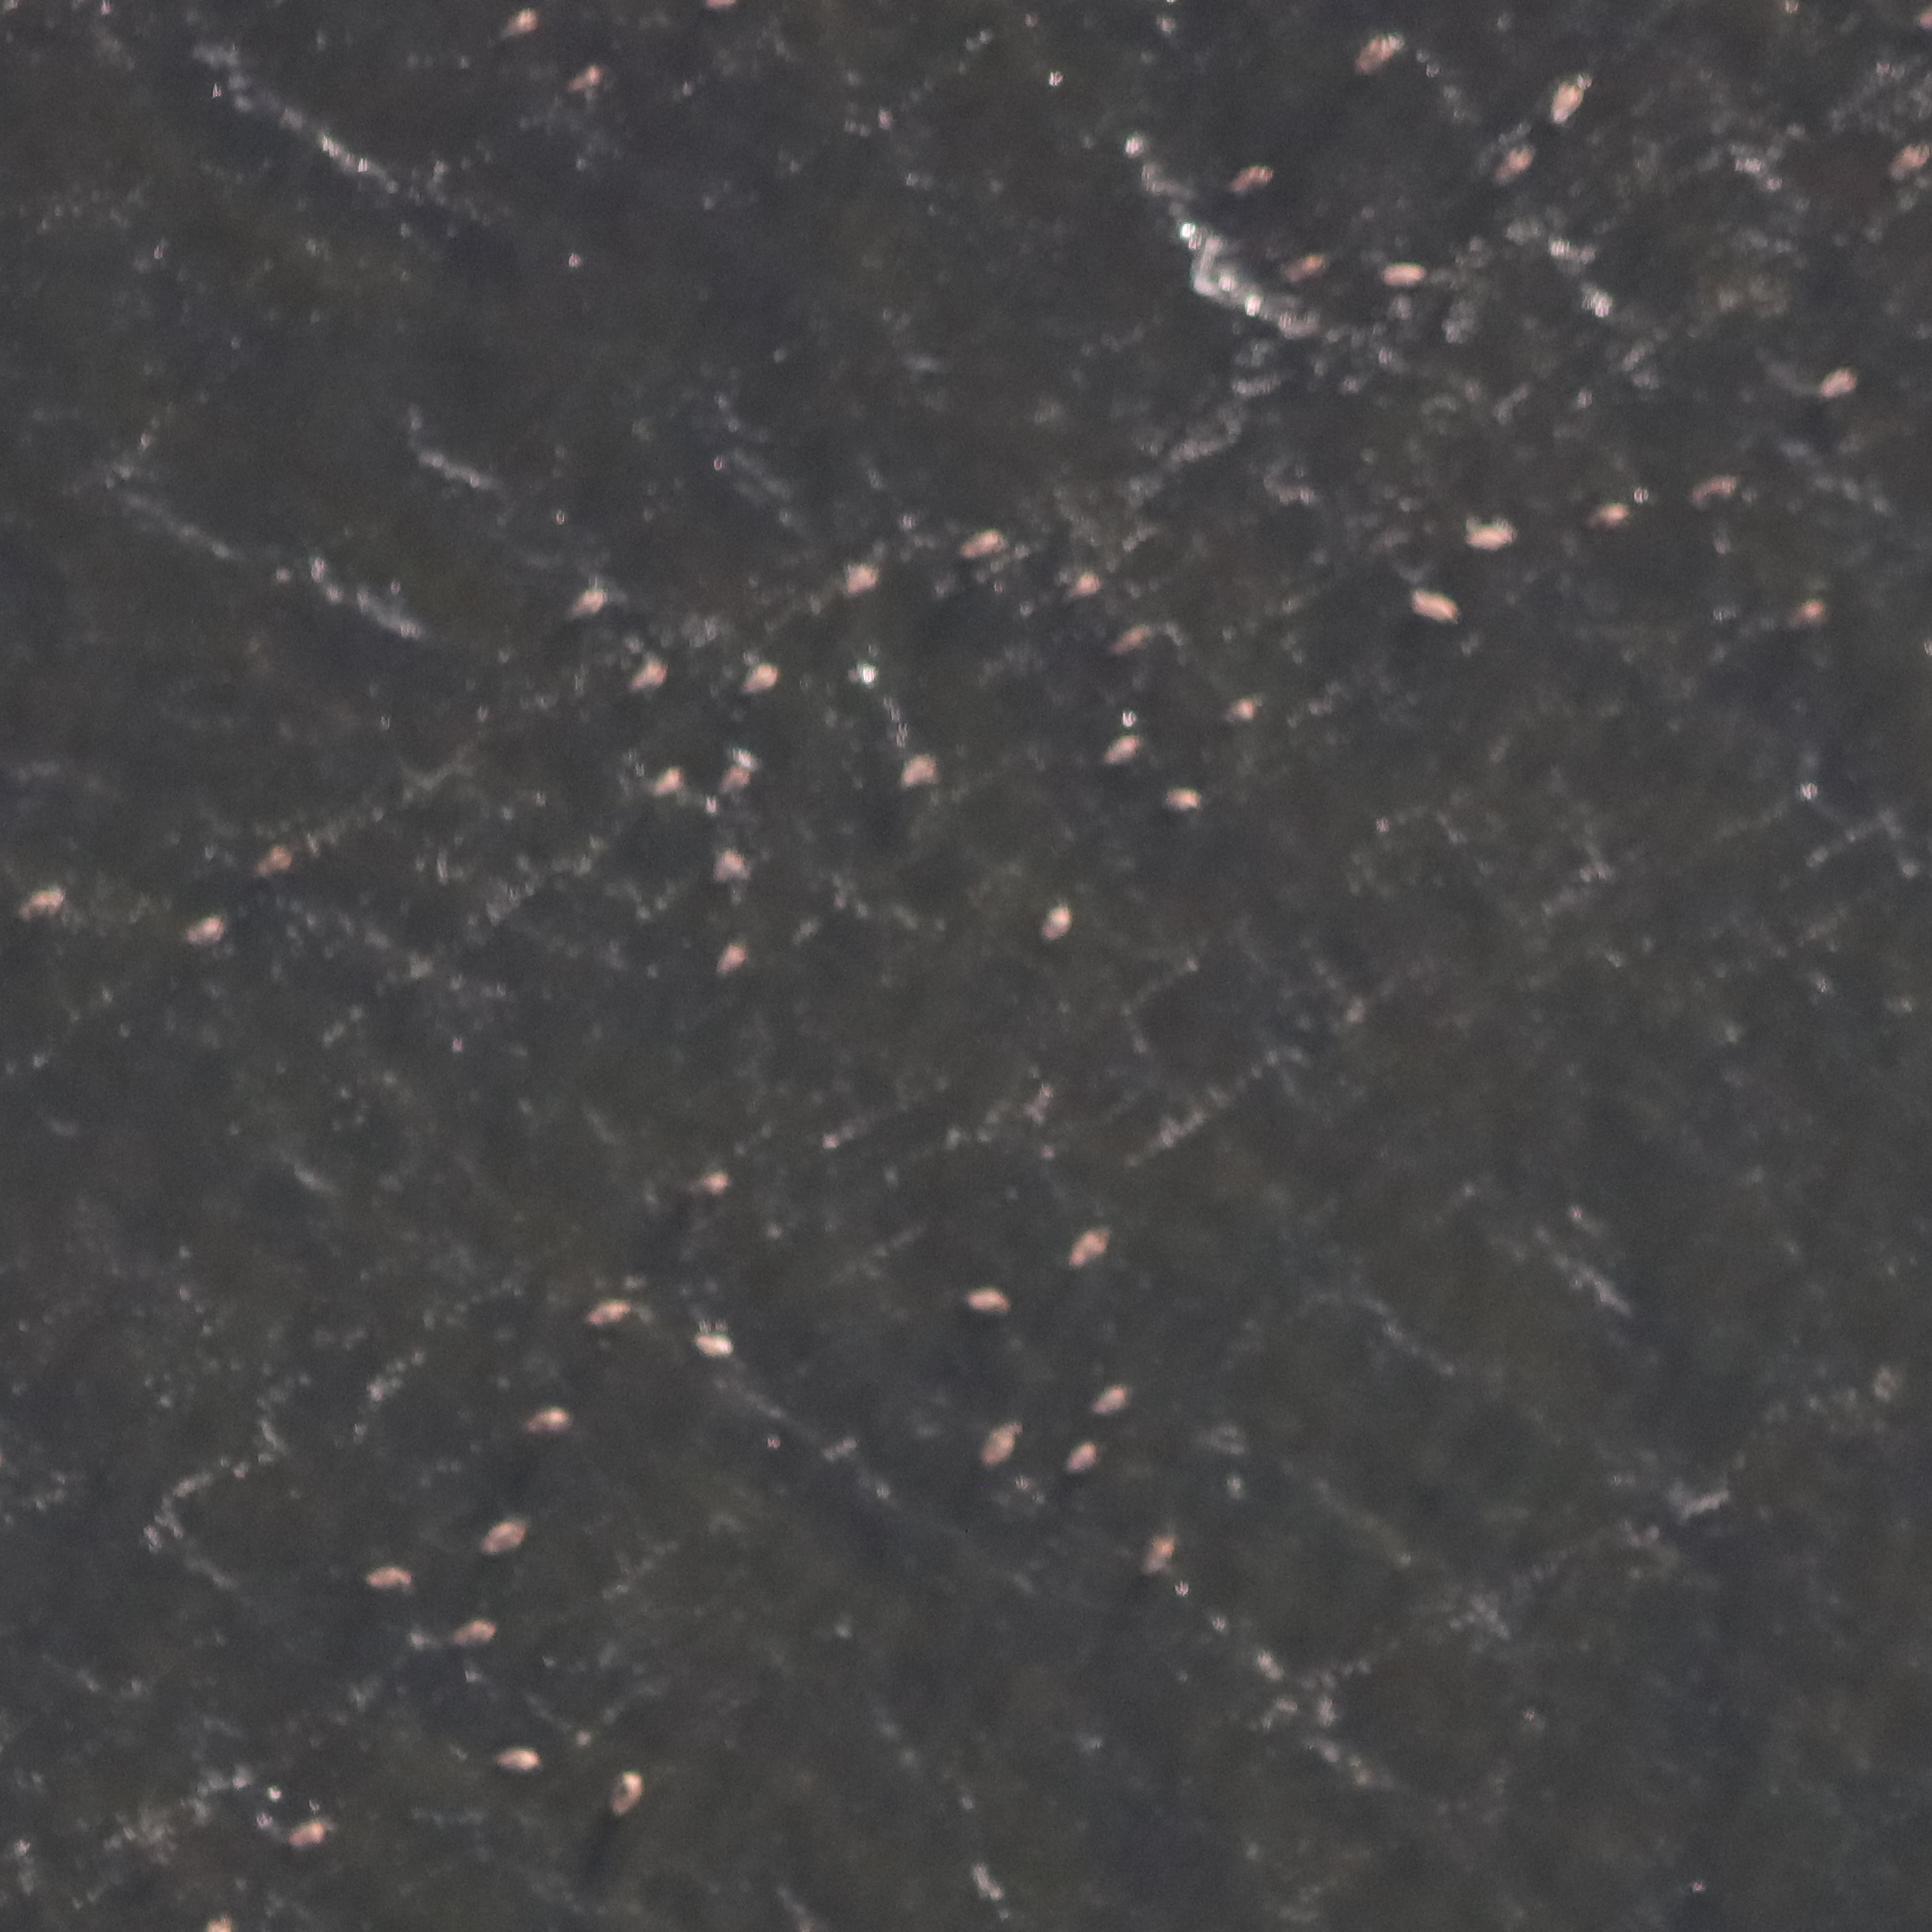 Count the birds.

48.